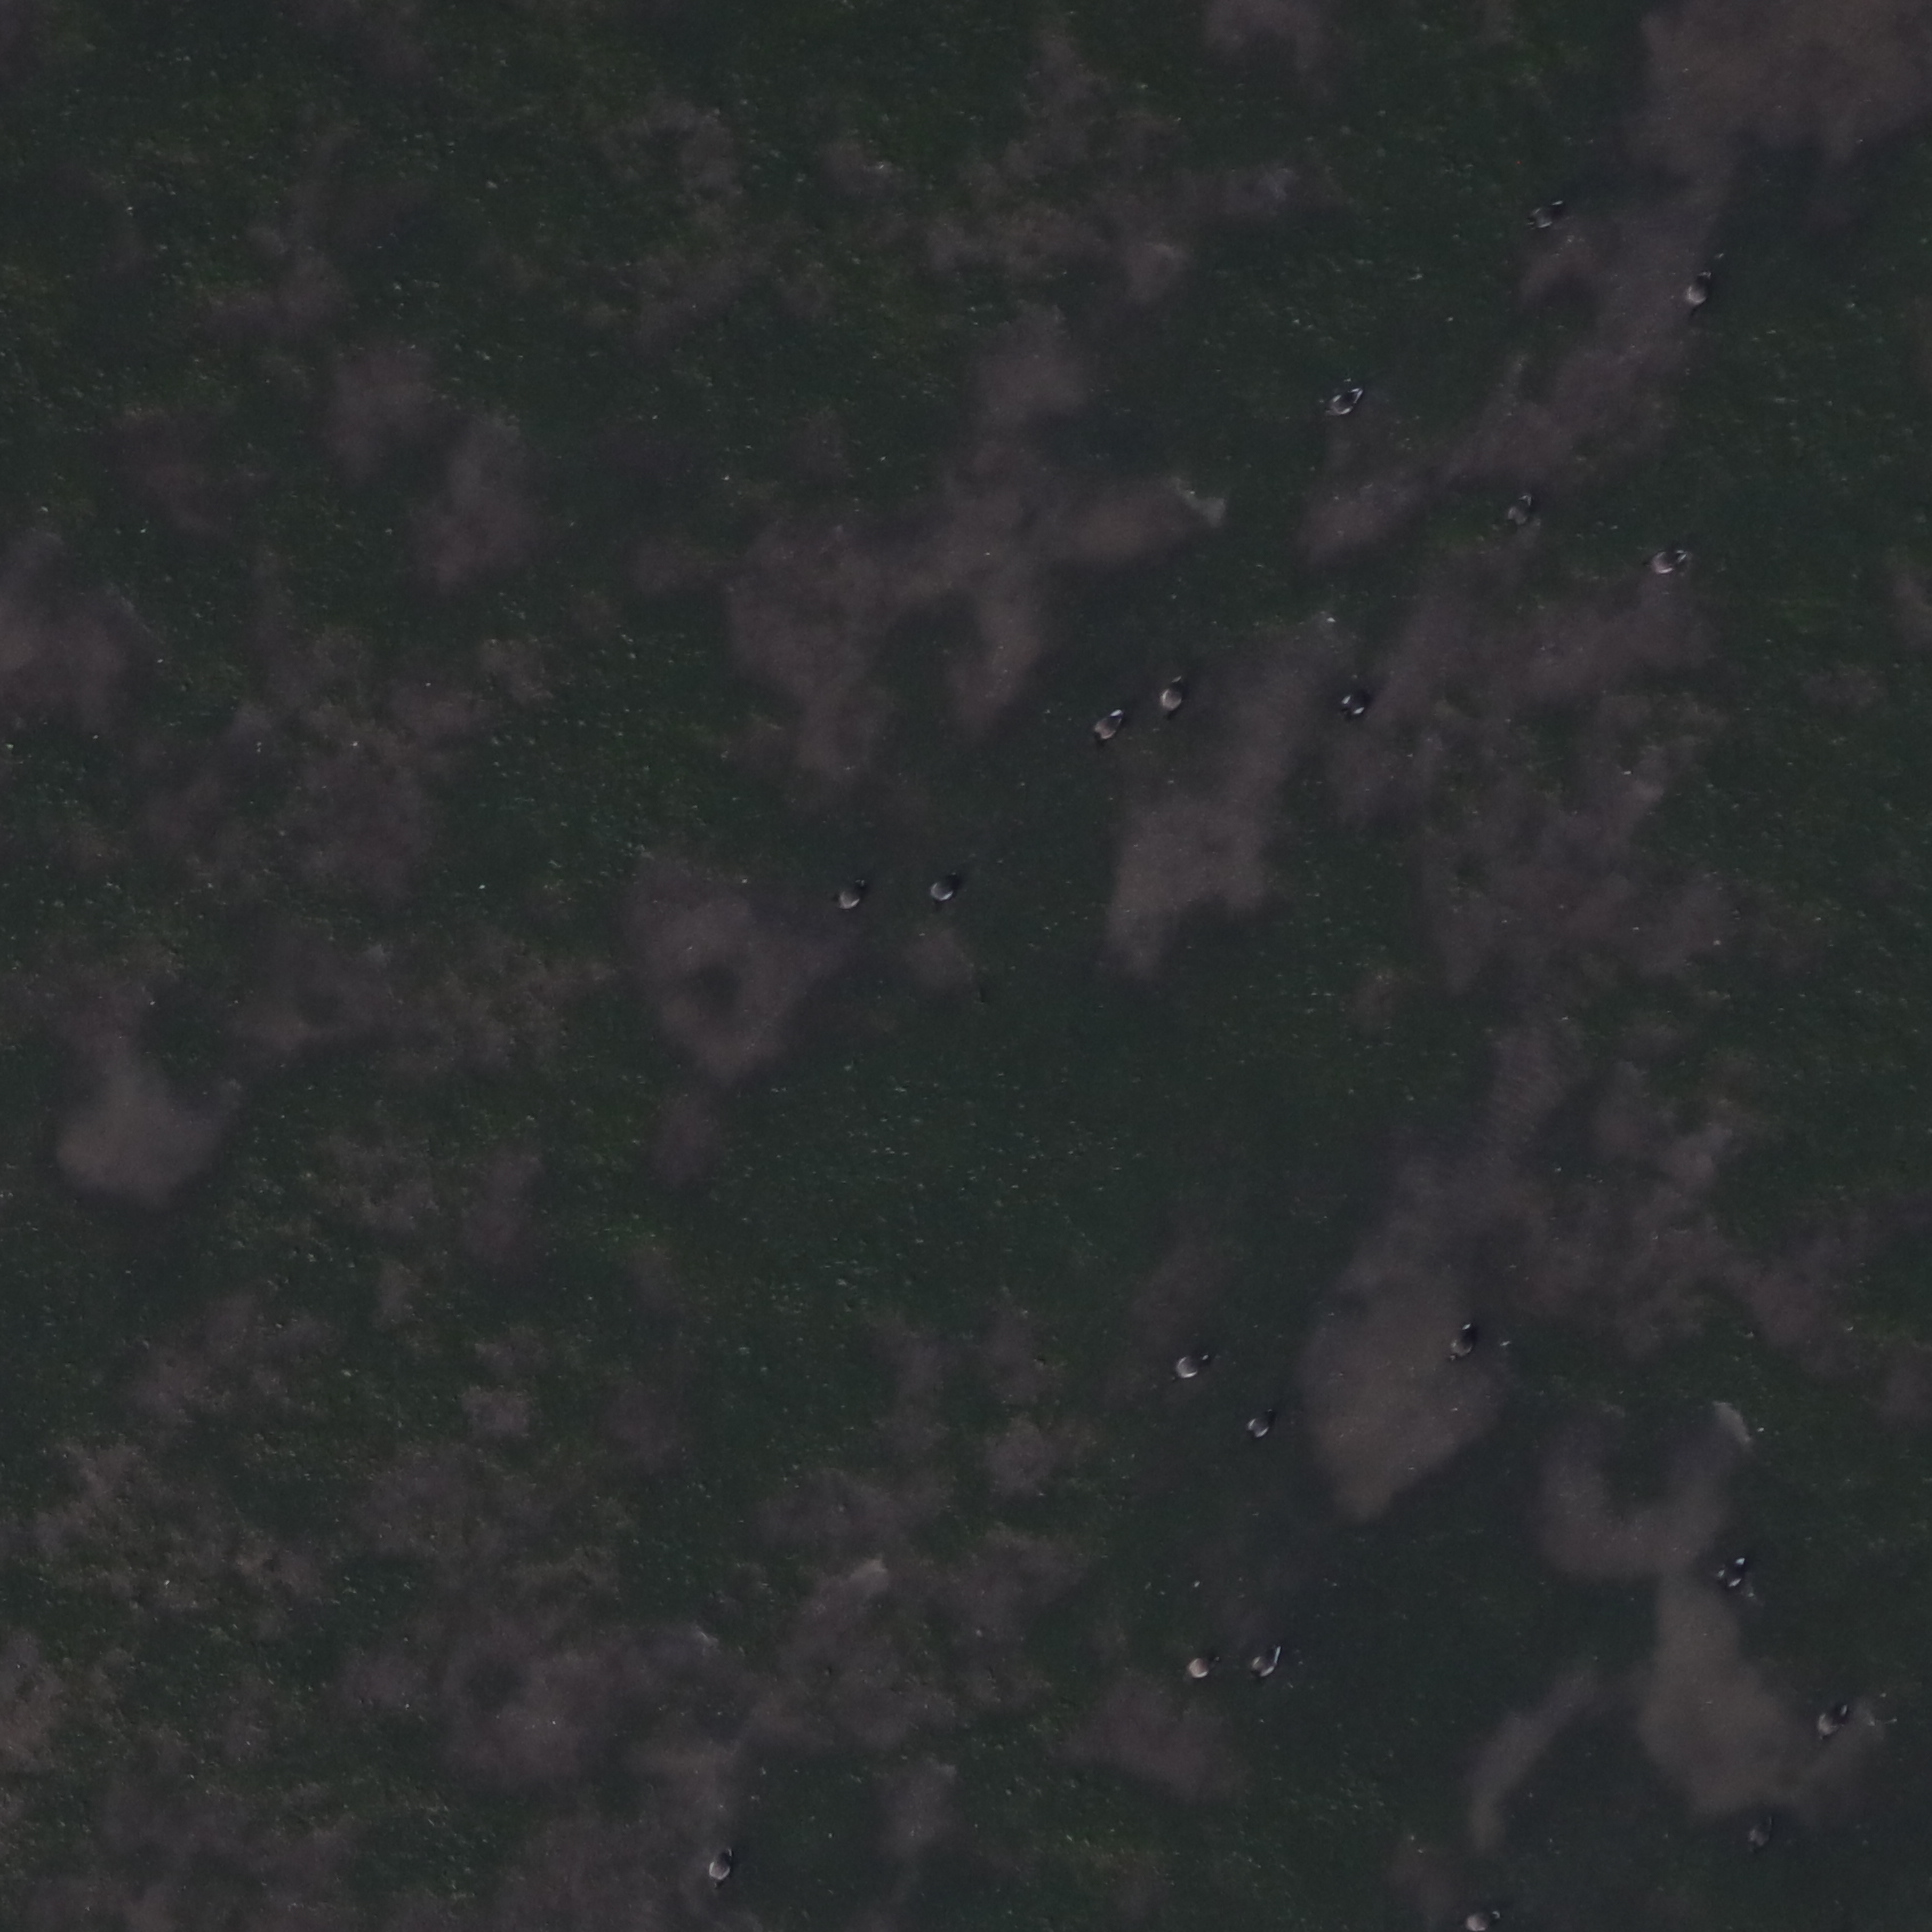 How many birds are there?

20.